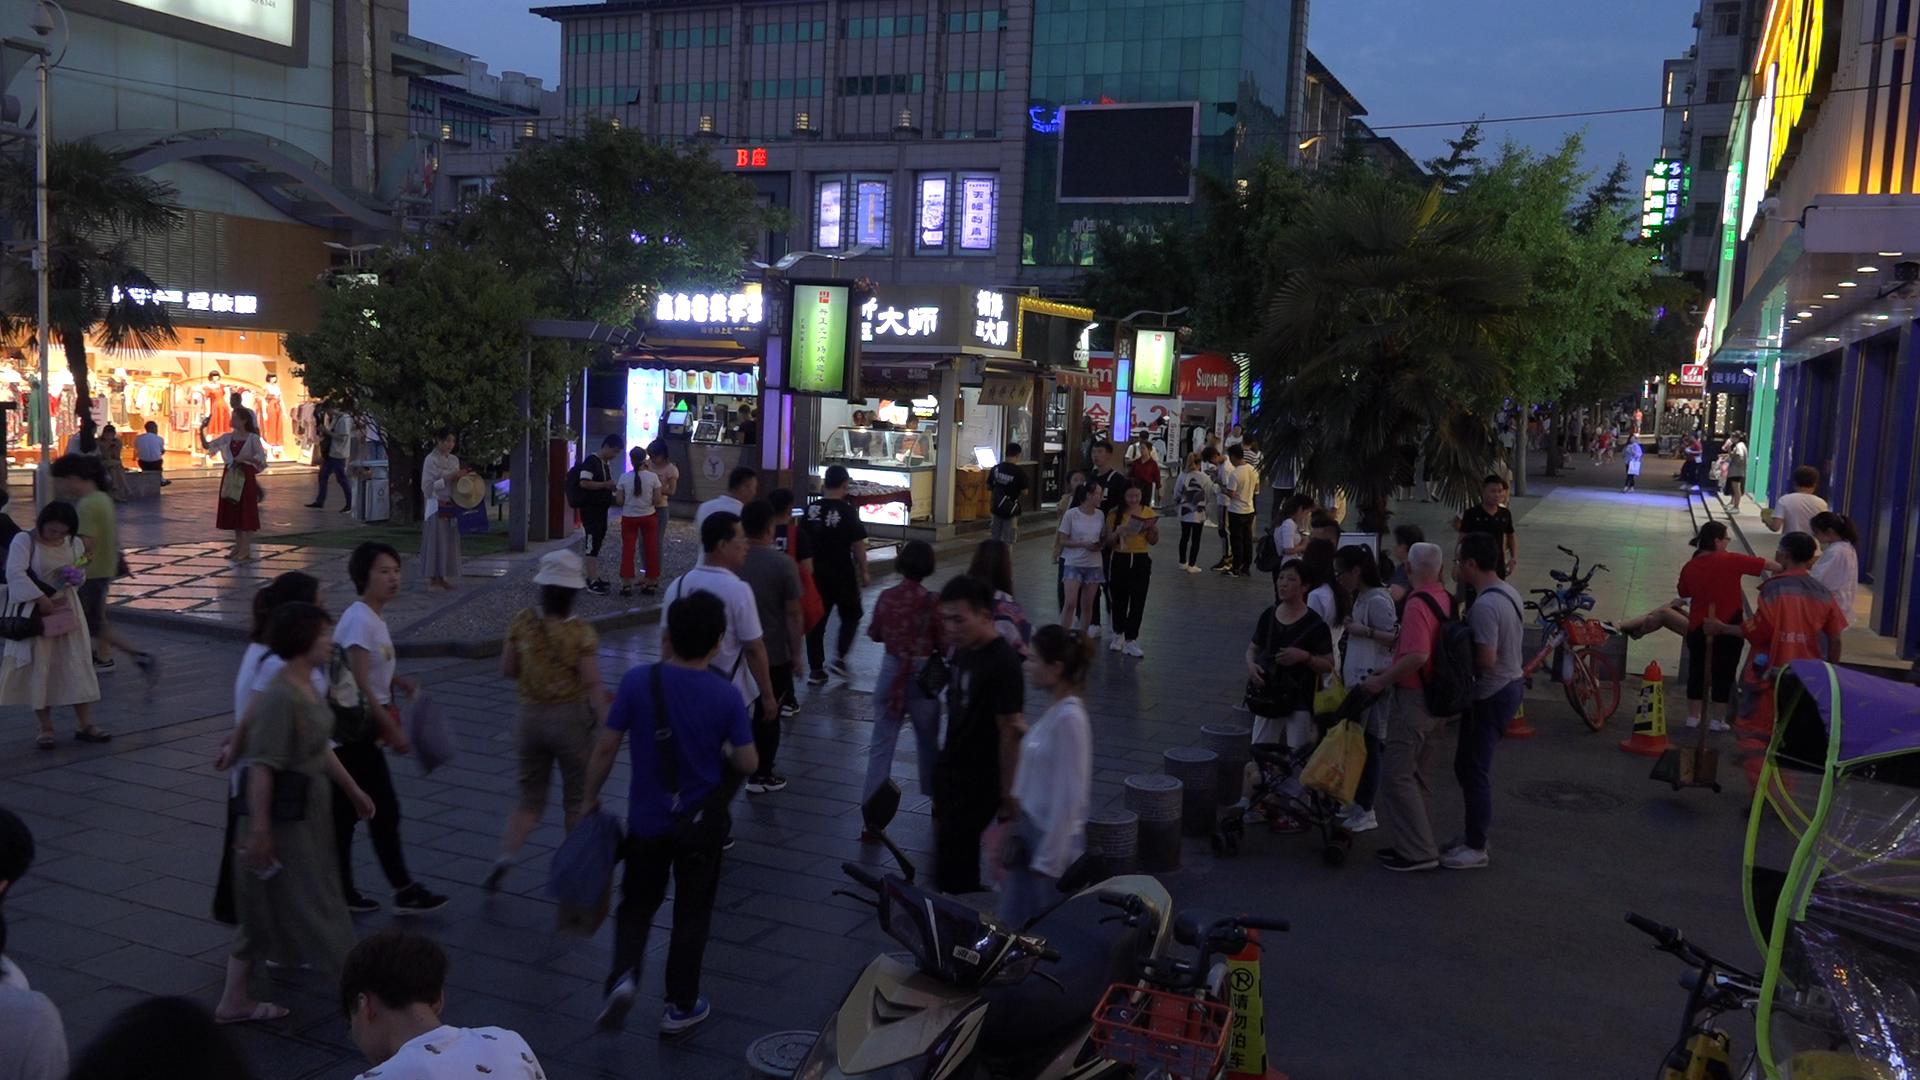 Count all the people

85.